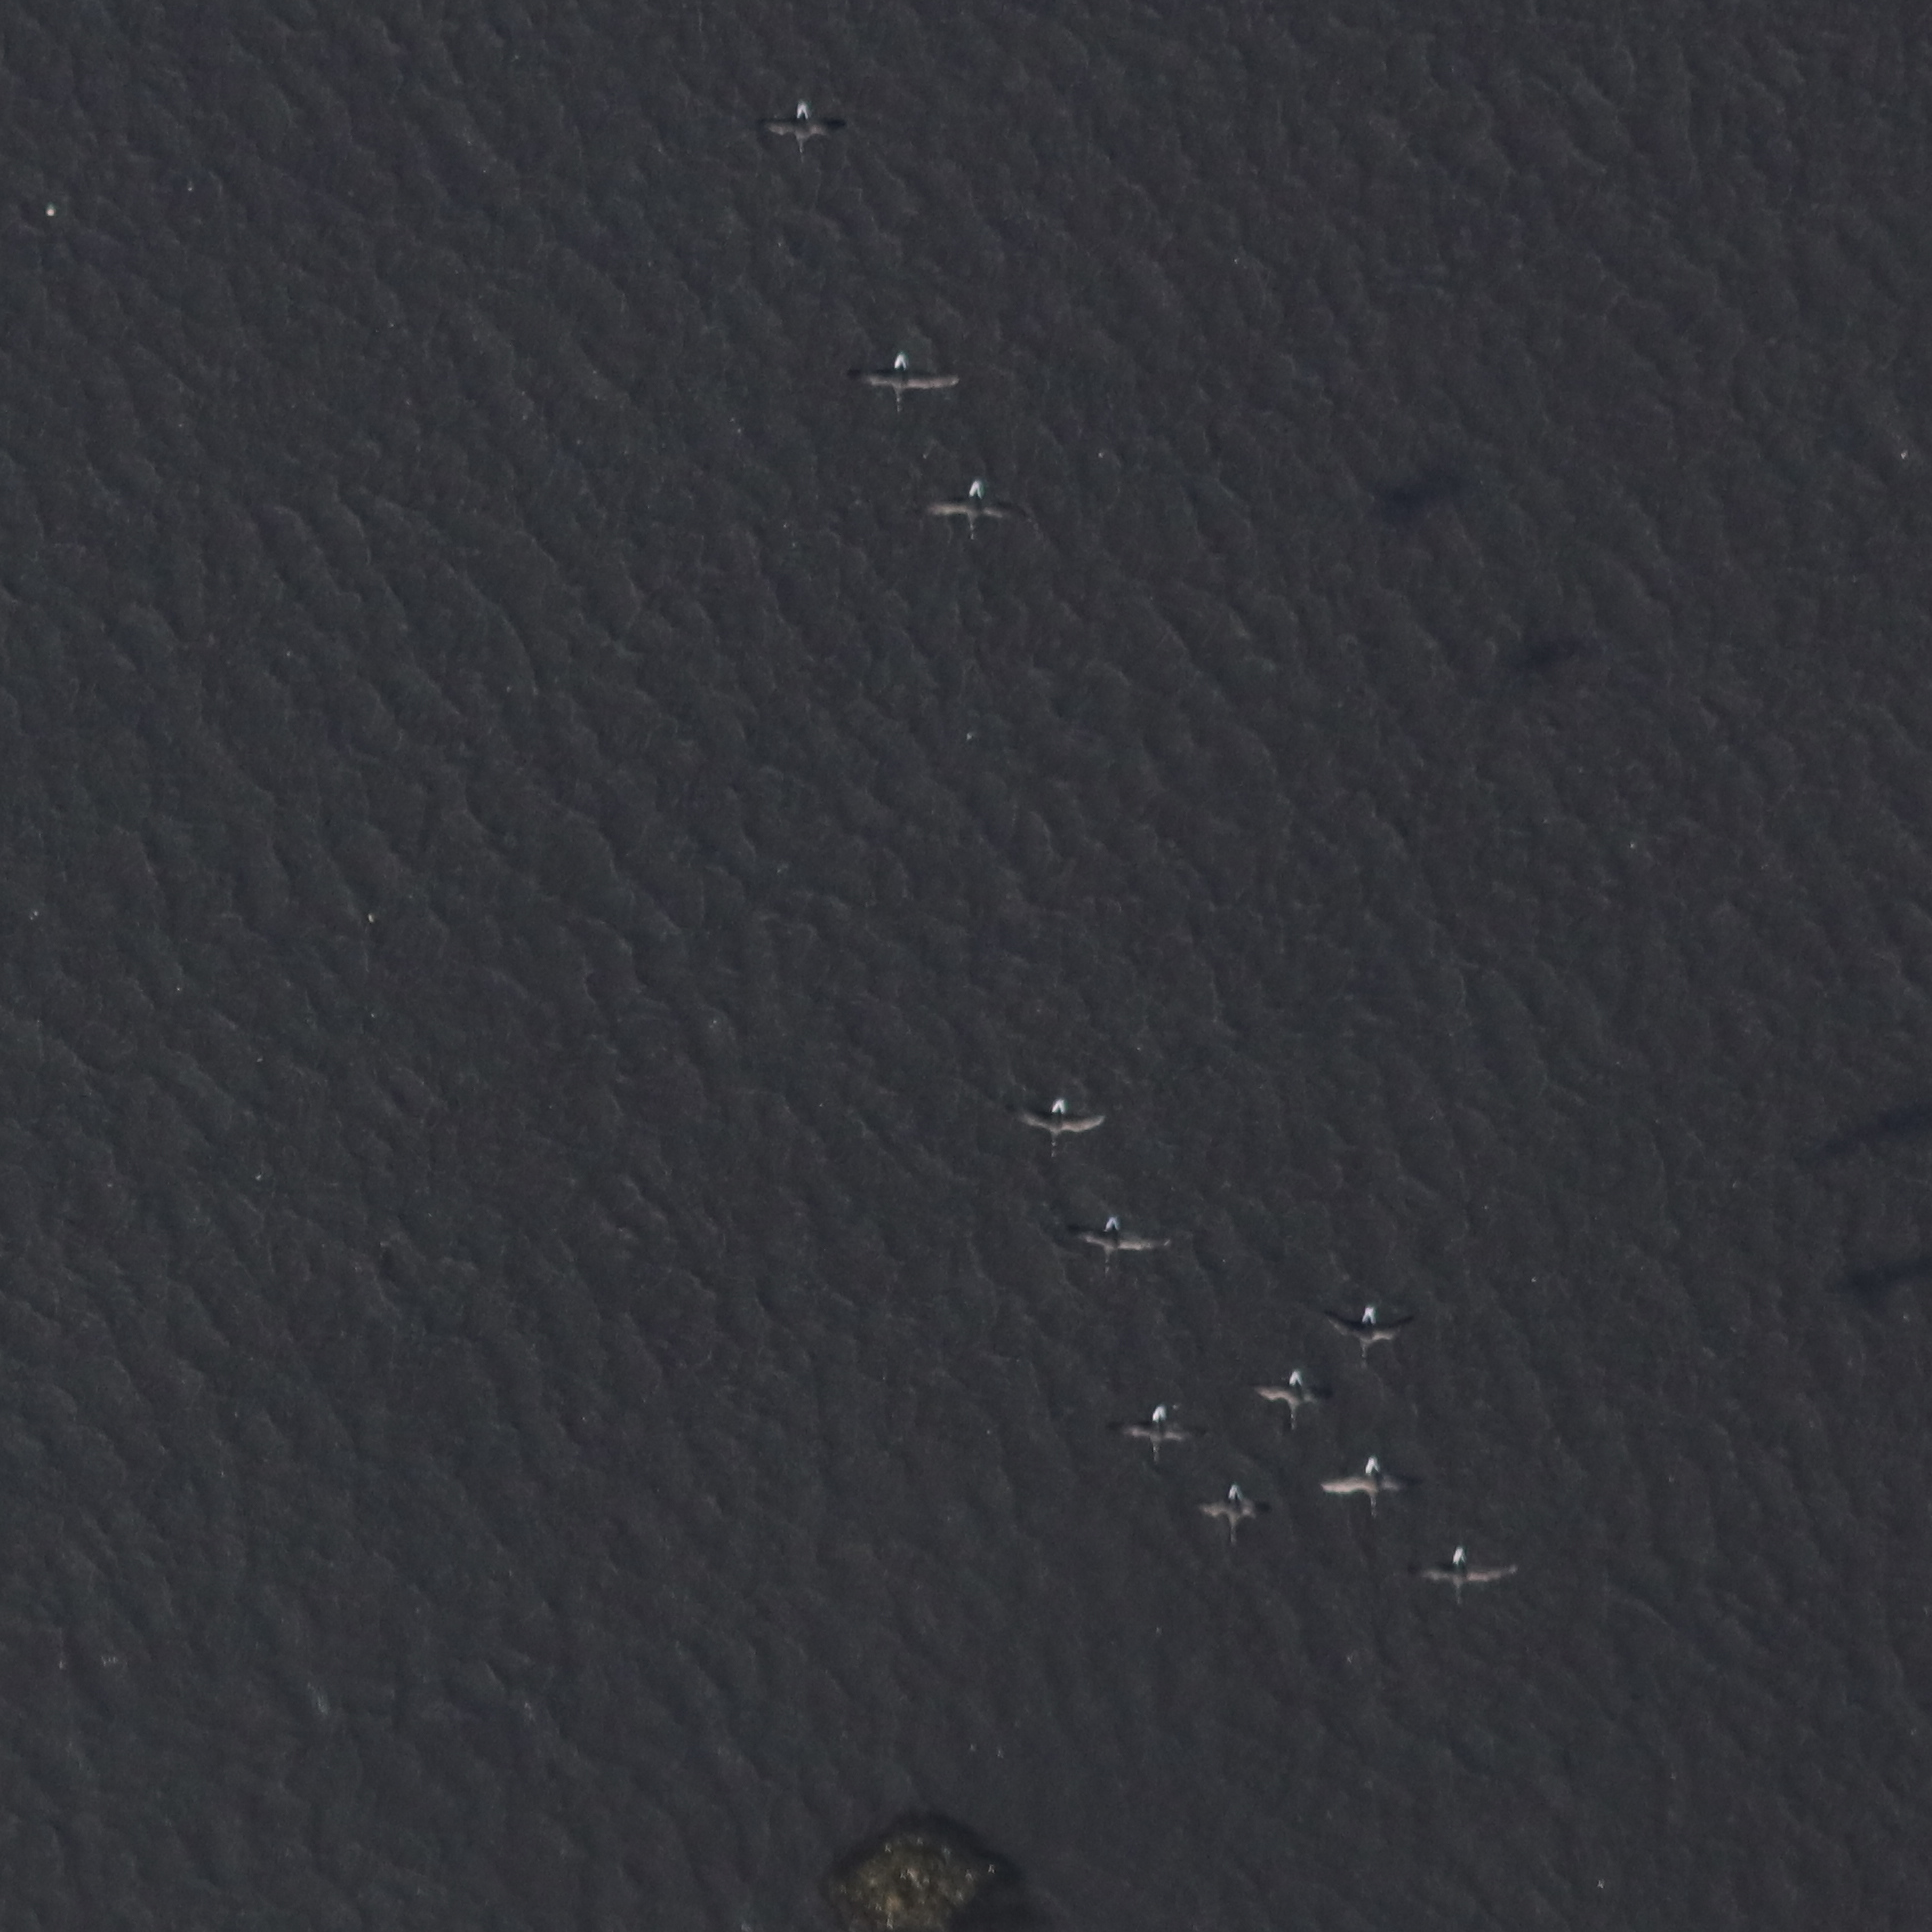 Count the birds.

11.